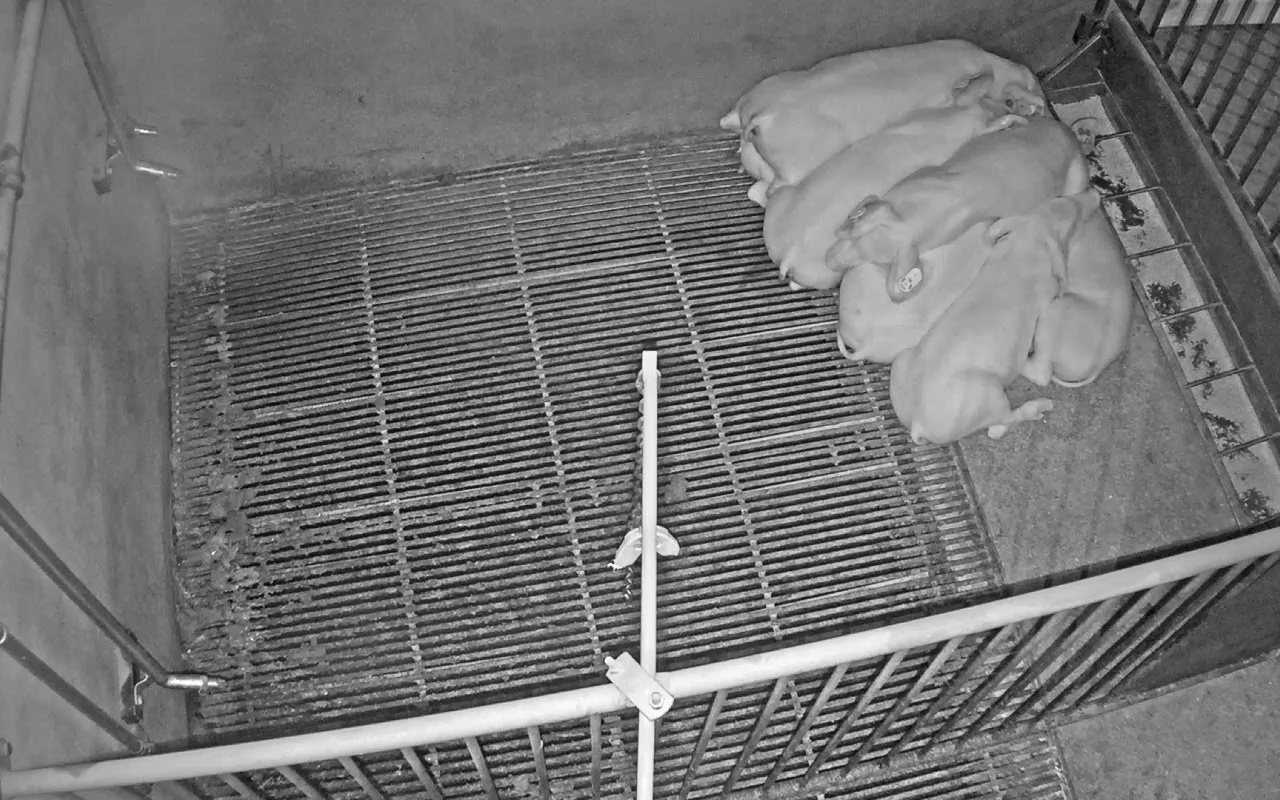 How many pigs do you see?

7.